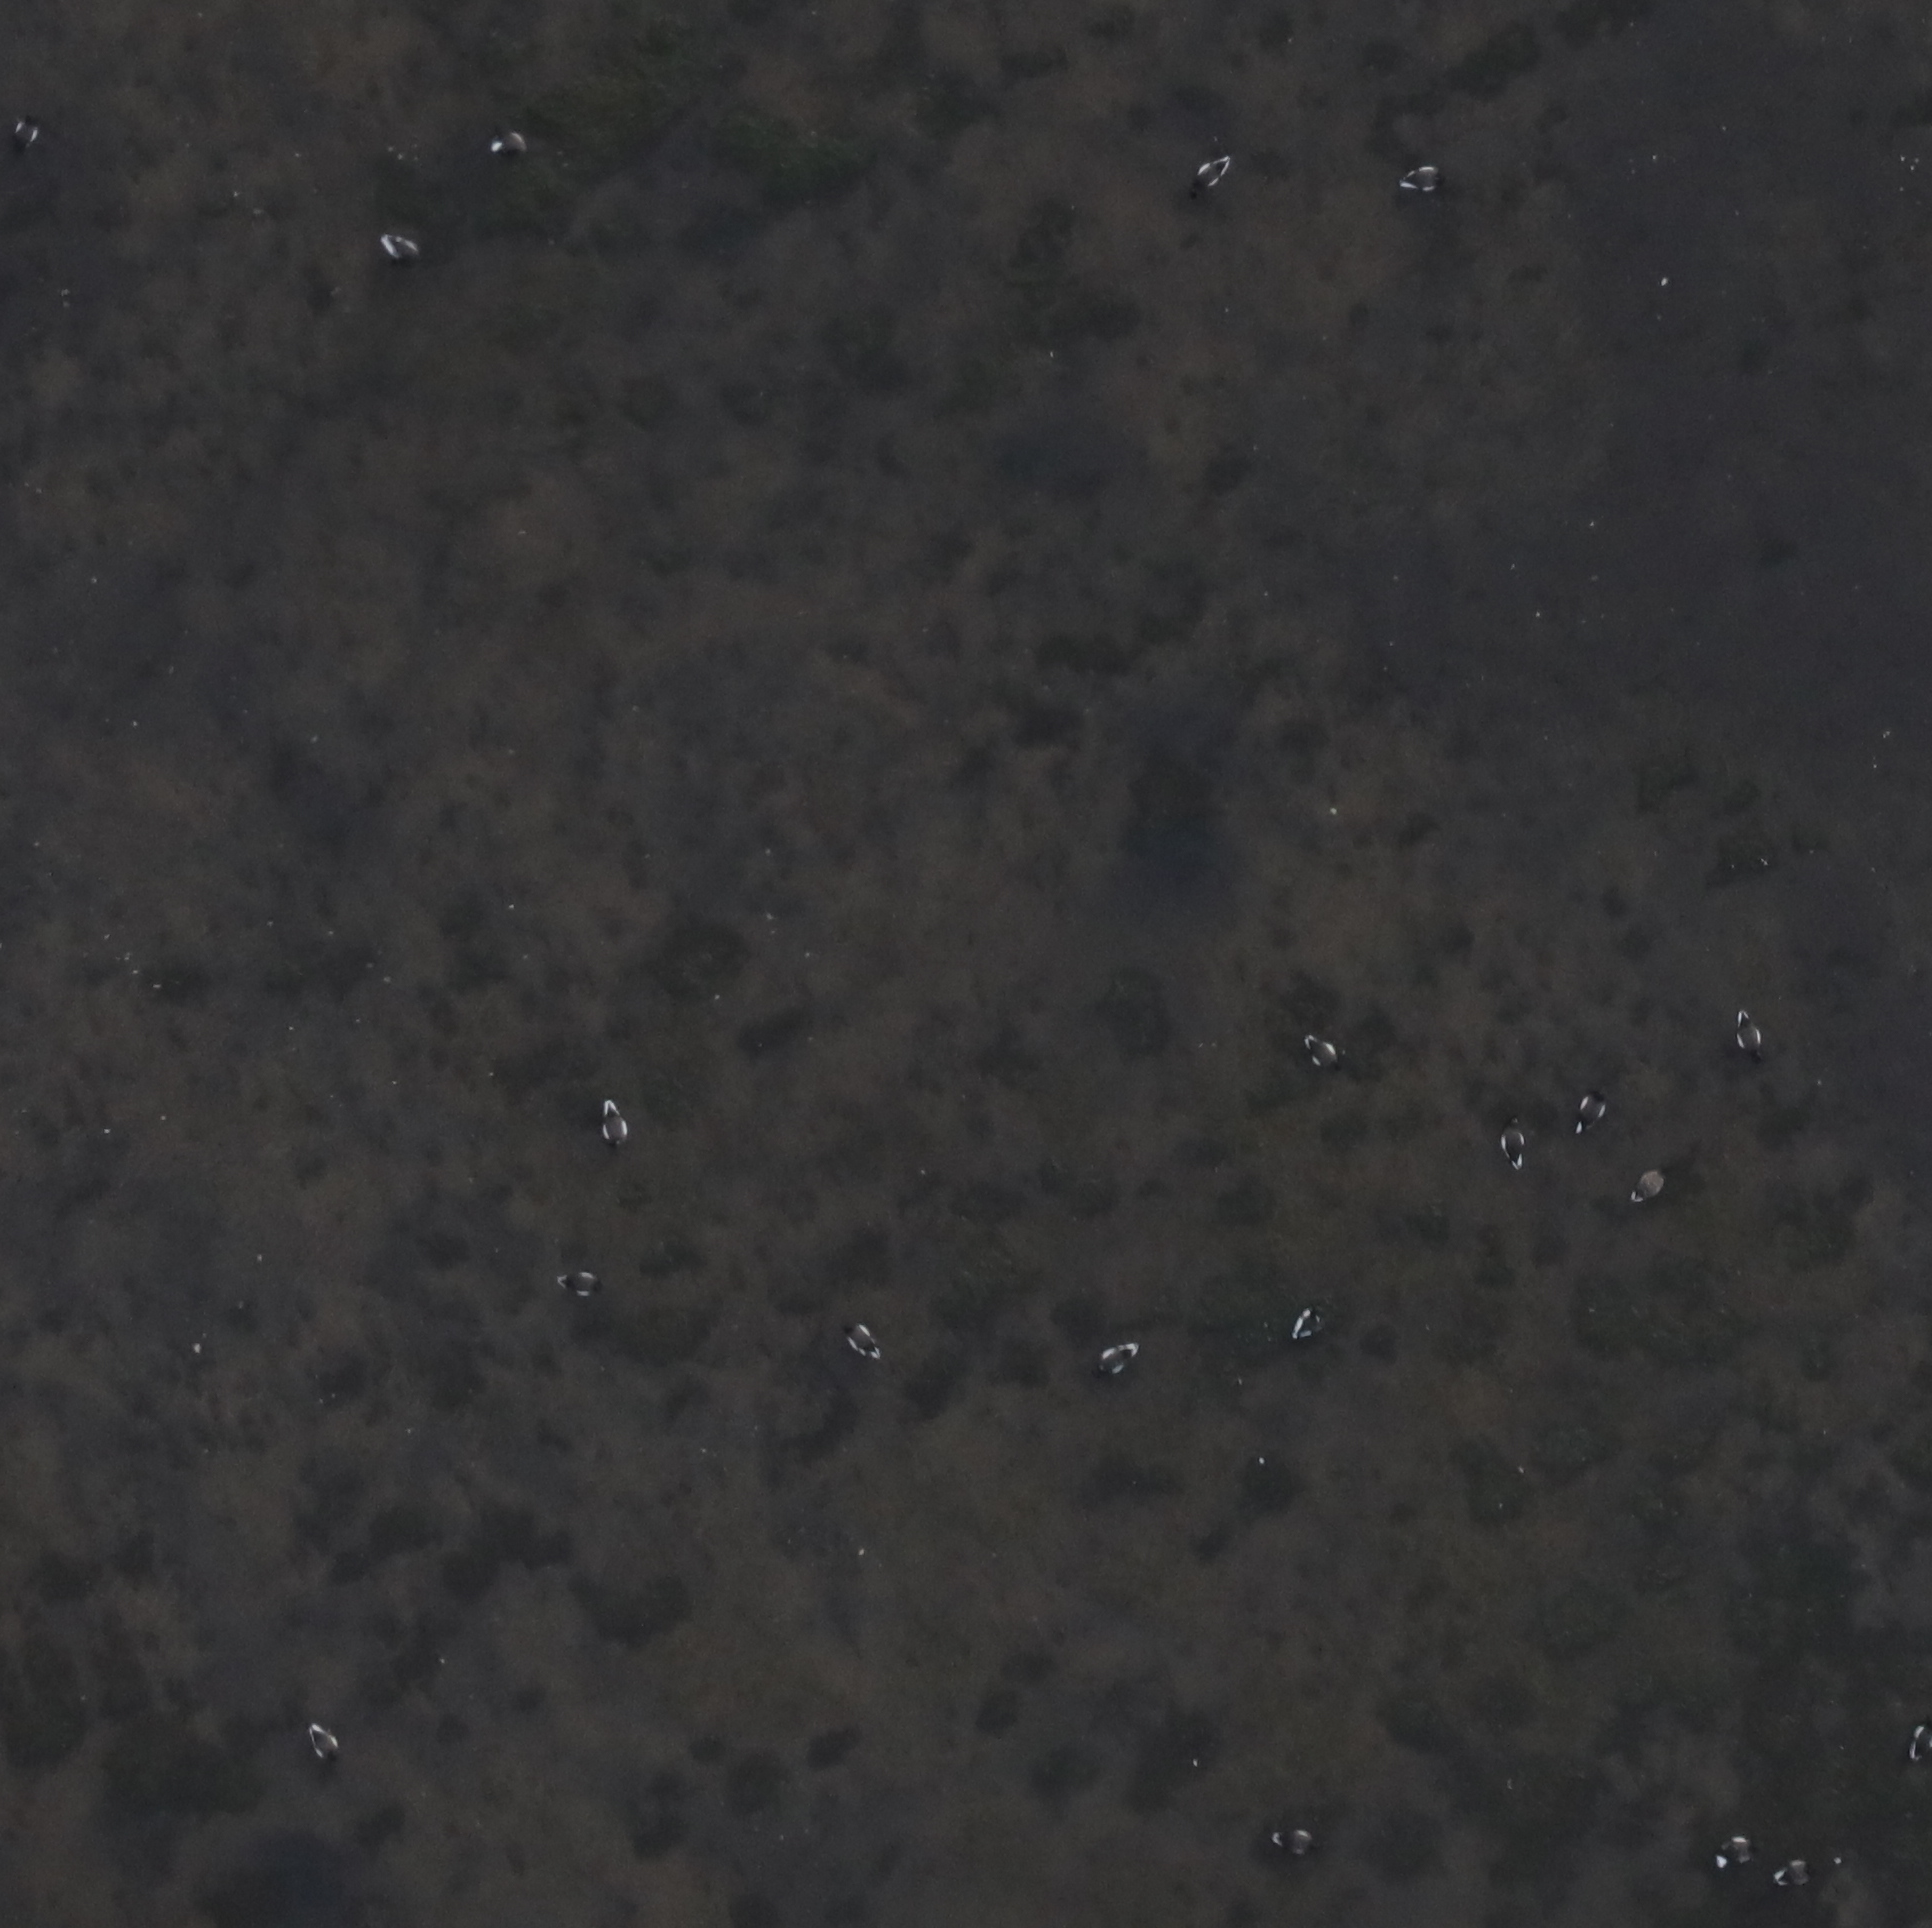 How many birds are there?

20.